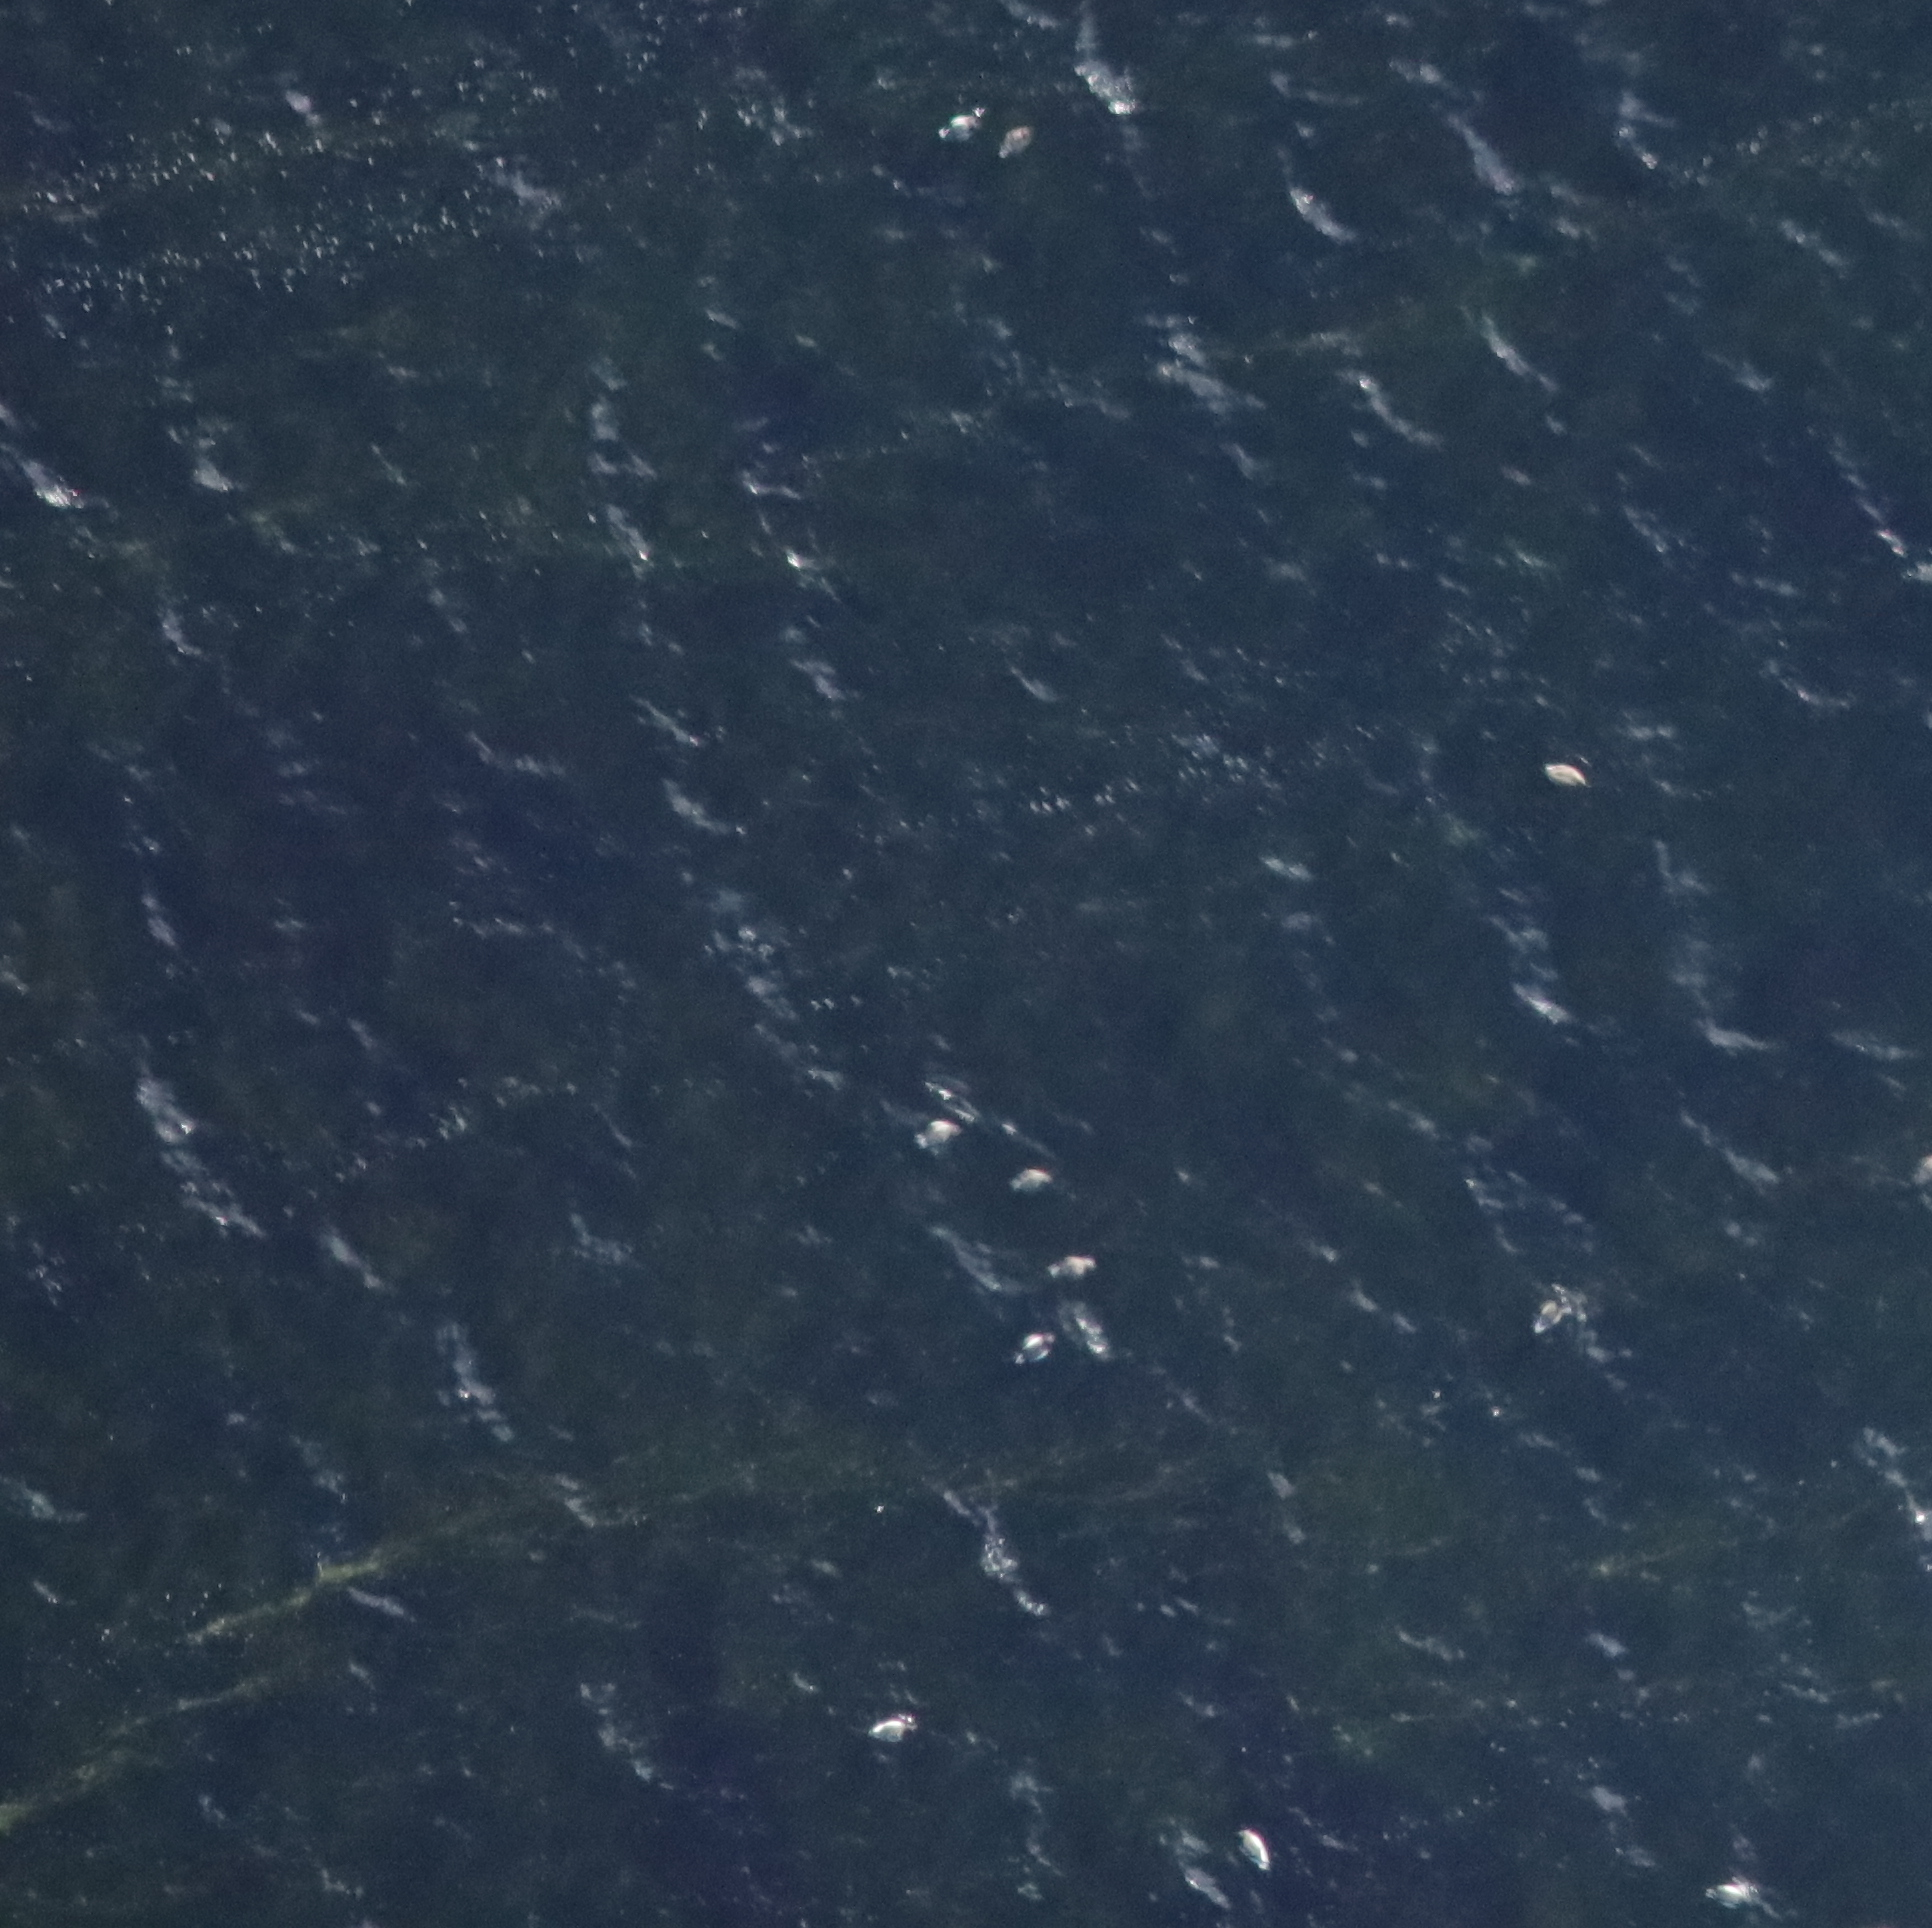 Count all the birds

12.